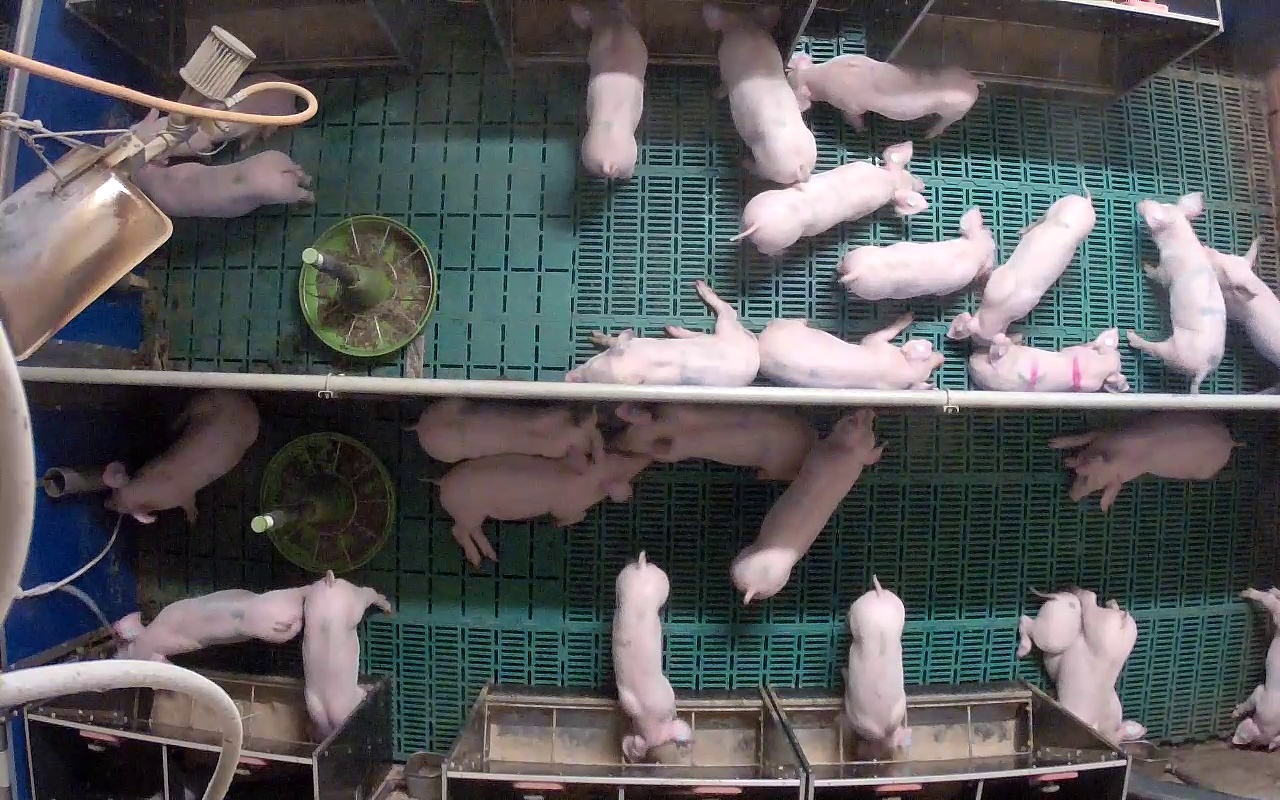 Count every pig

26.